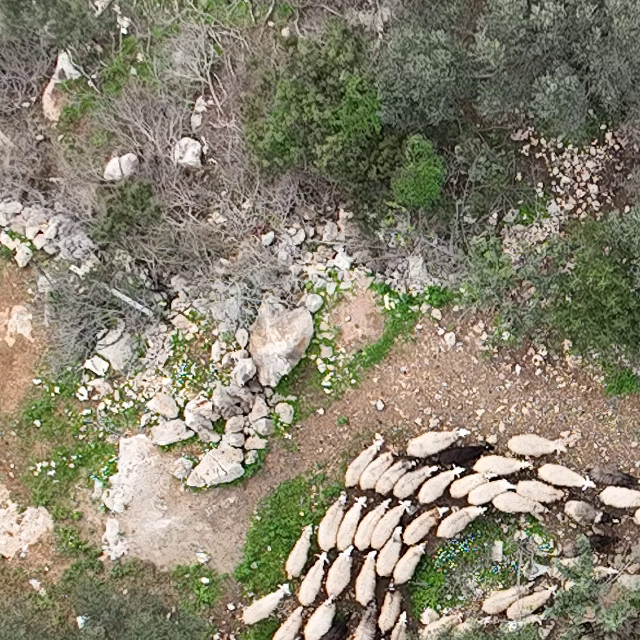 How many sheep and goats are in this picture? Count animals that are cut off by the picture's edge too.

47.